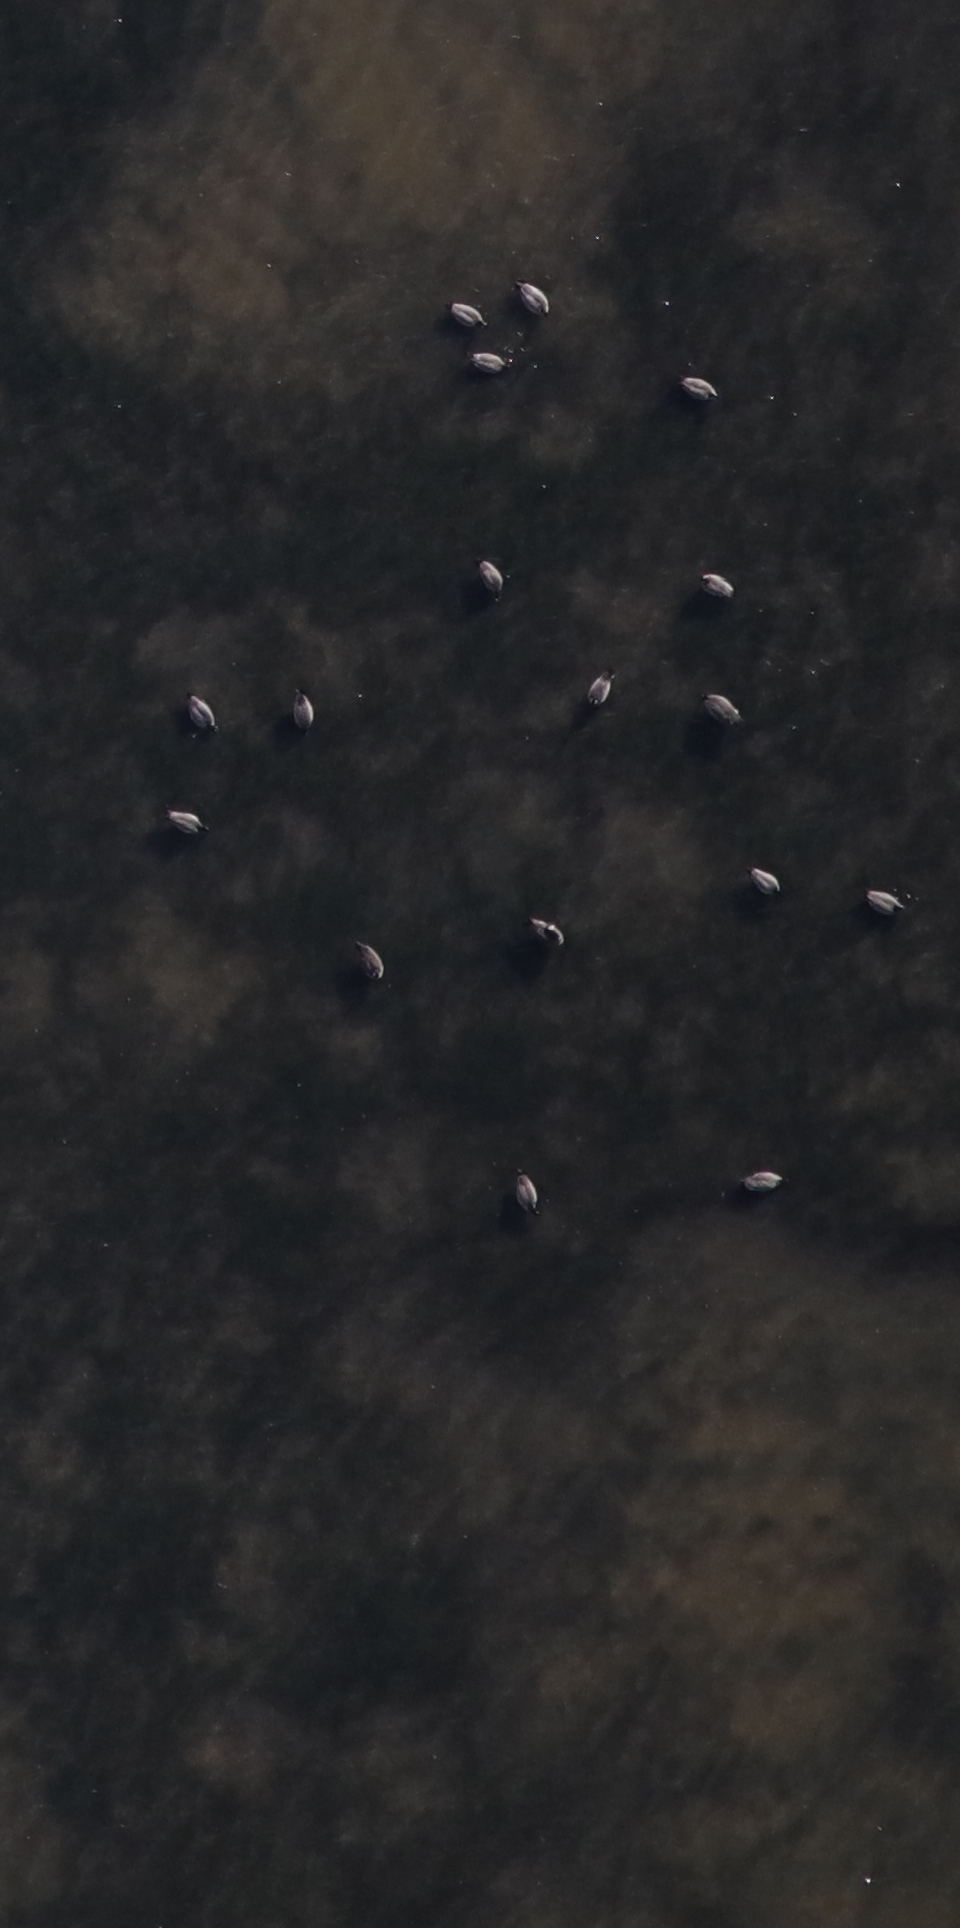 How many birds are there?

17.